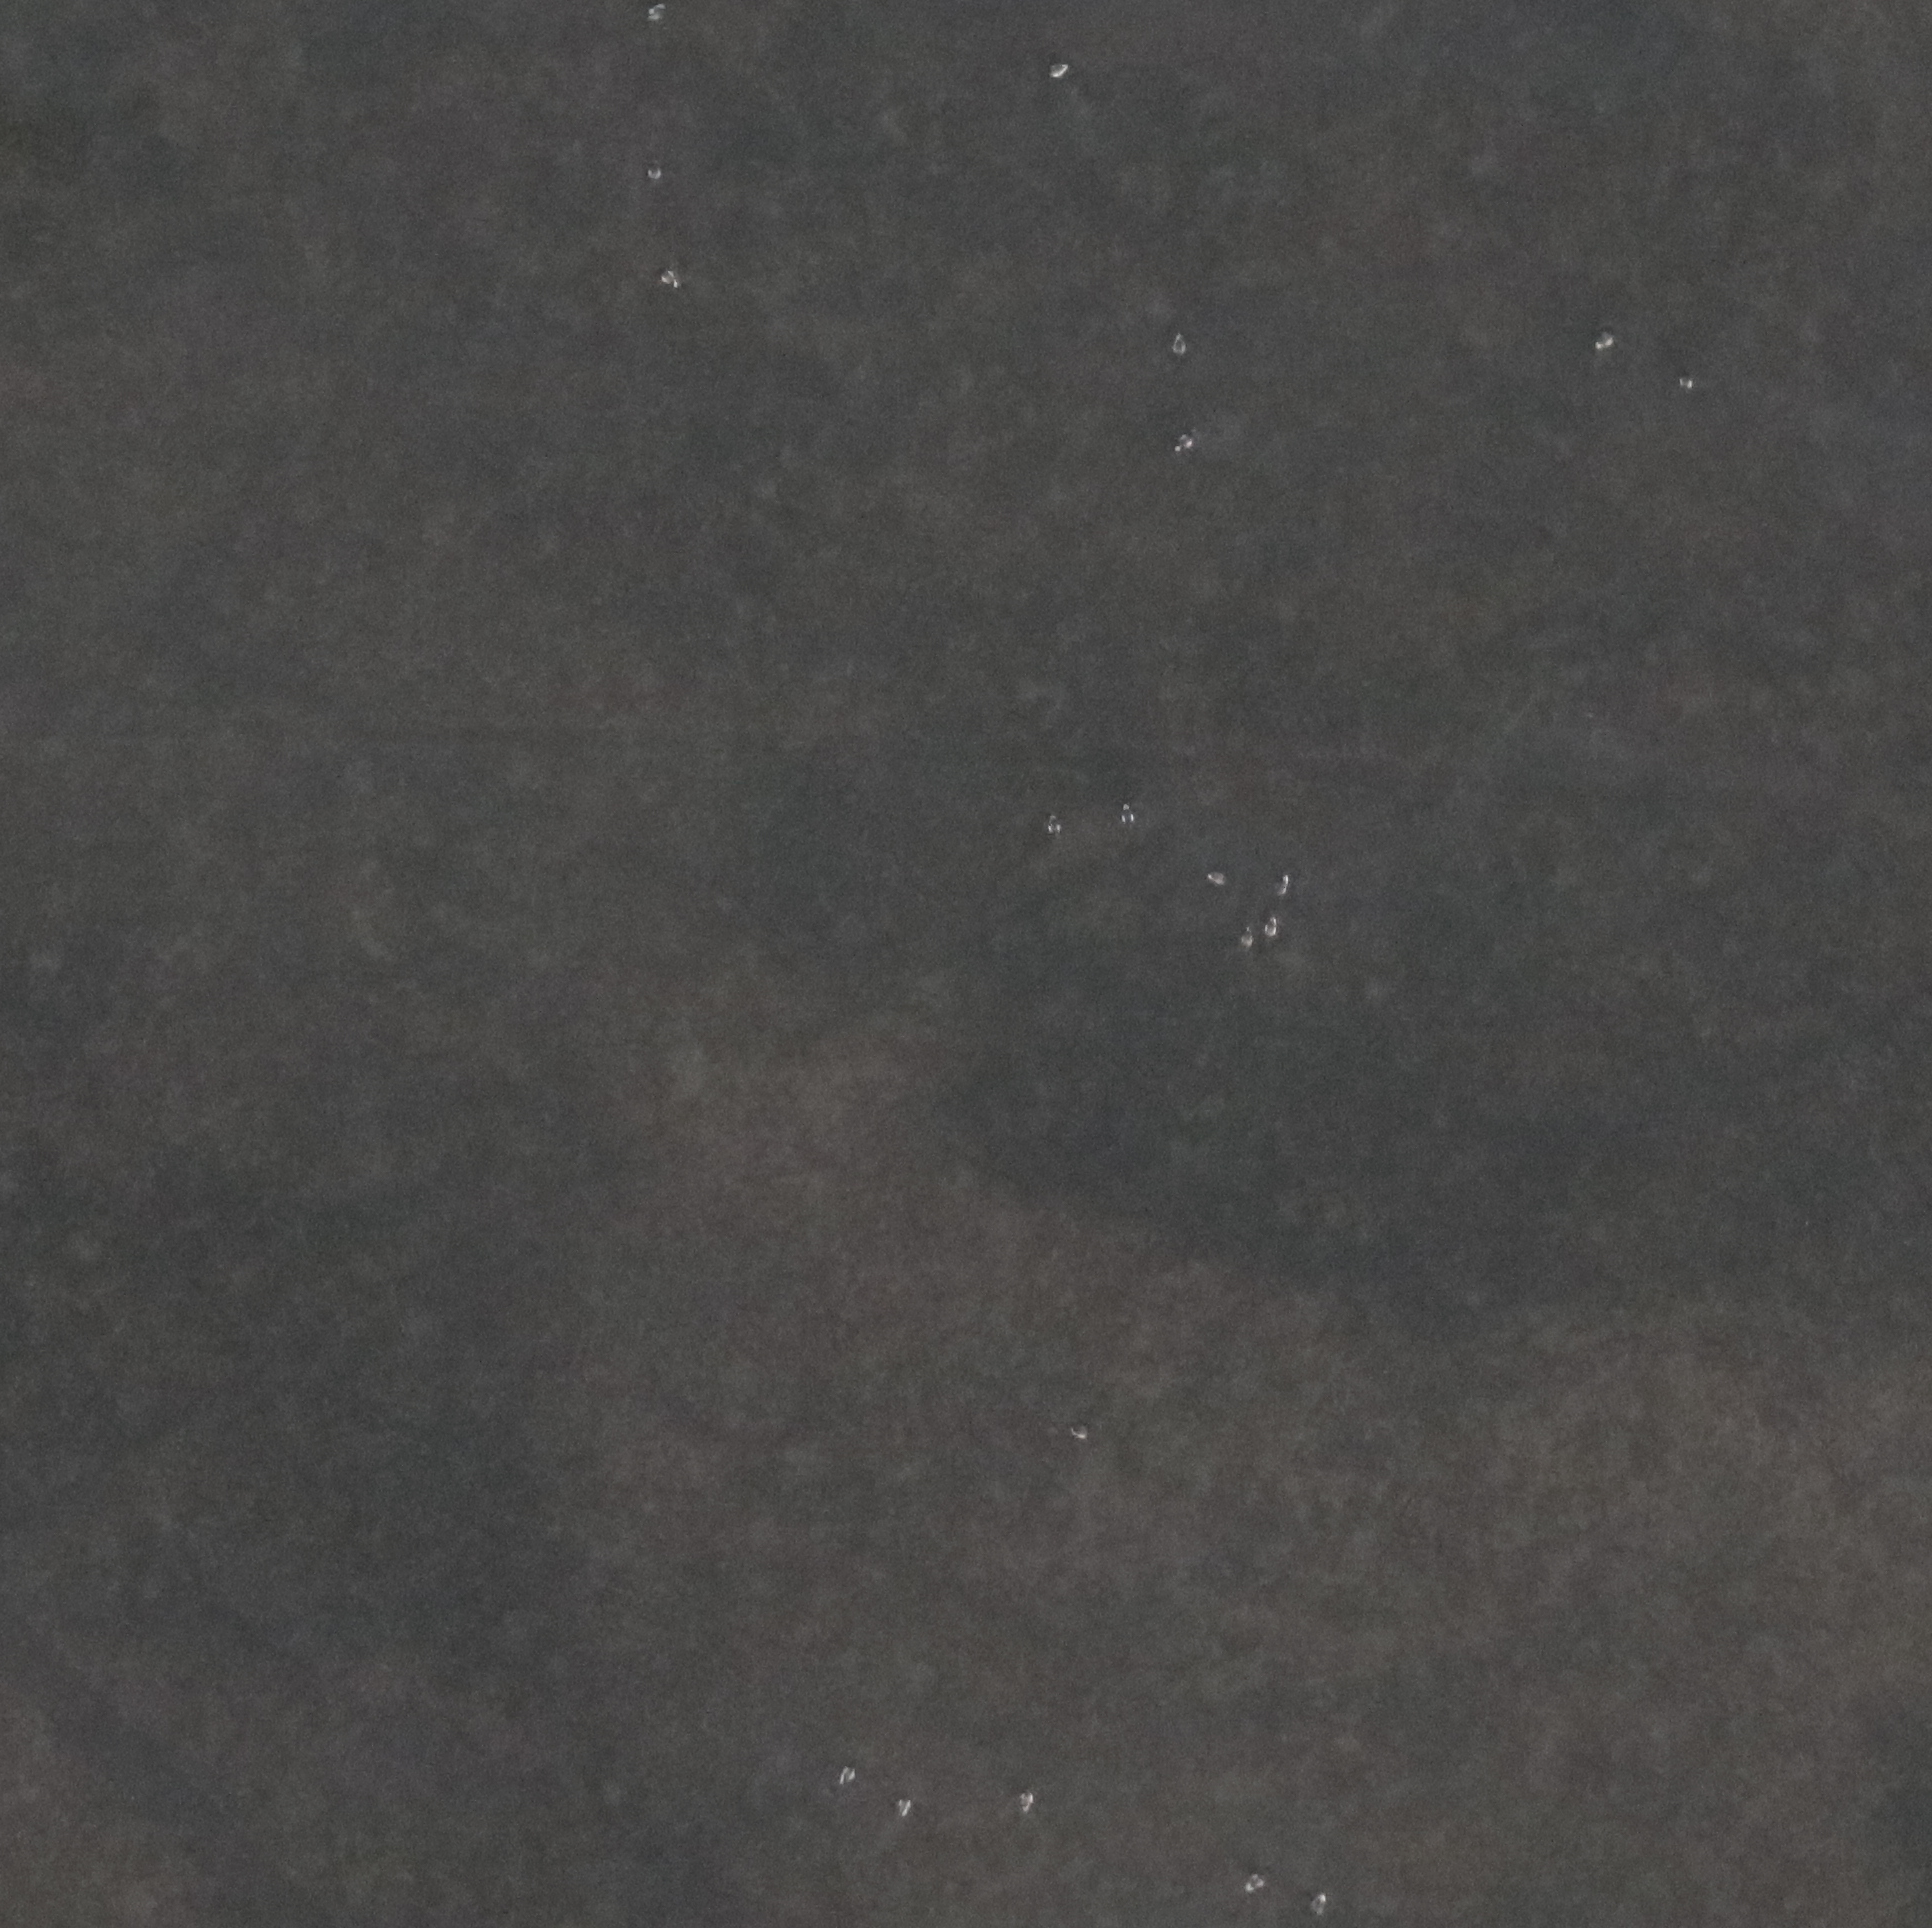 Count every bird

20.